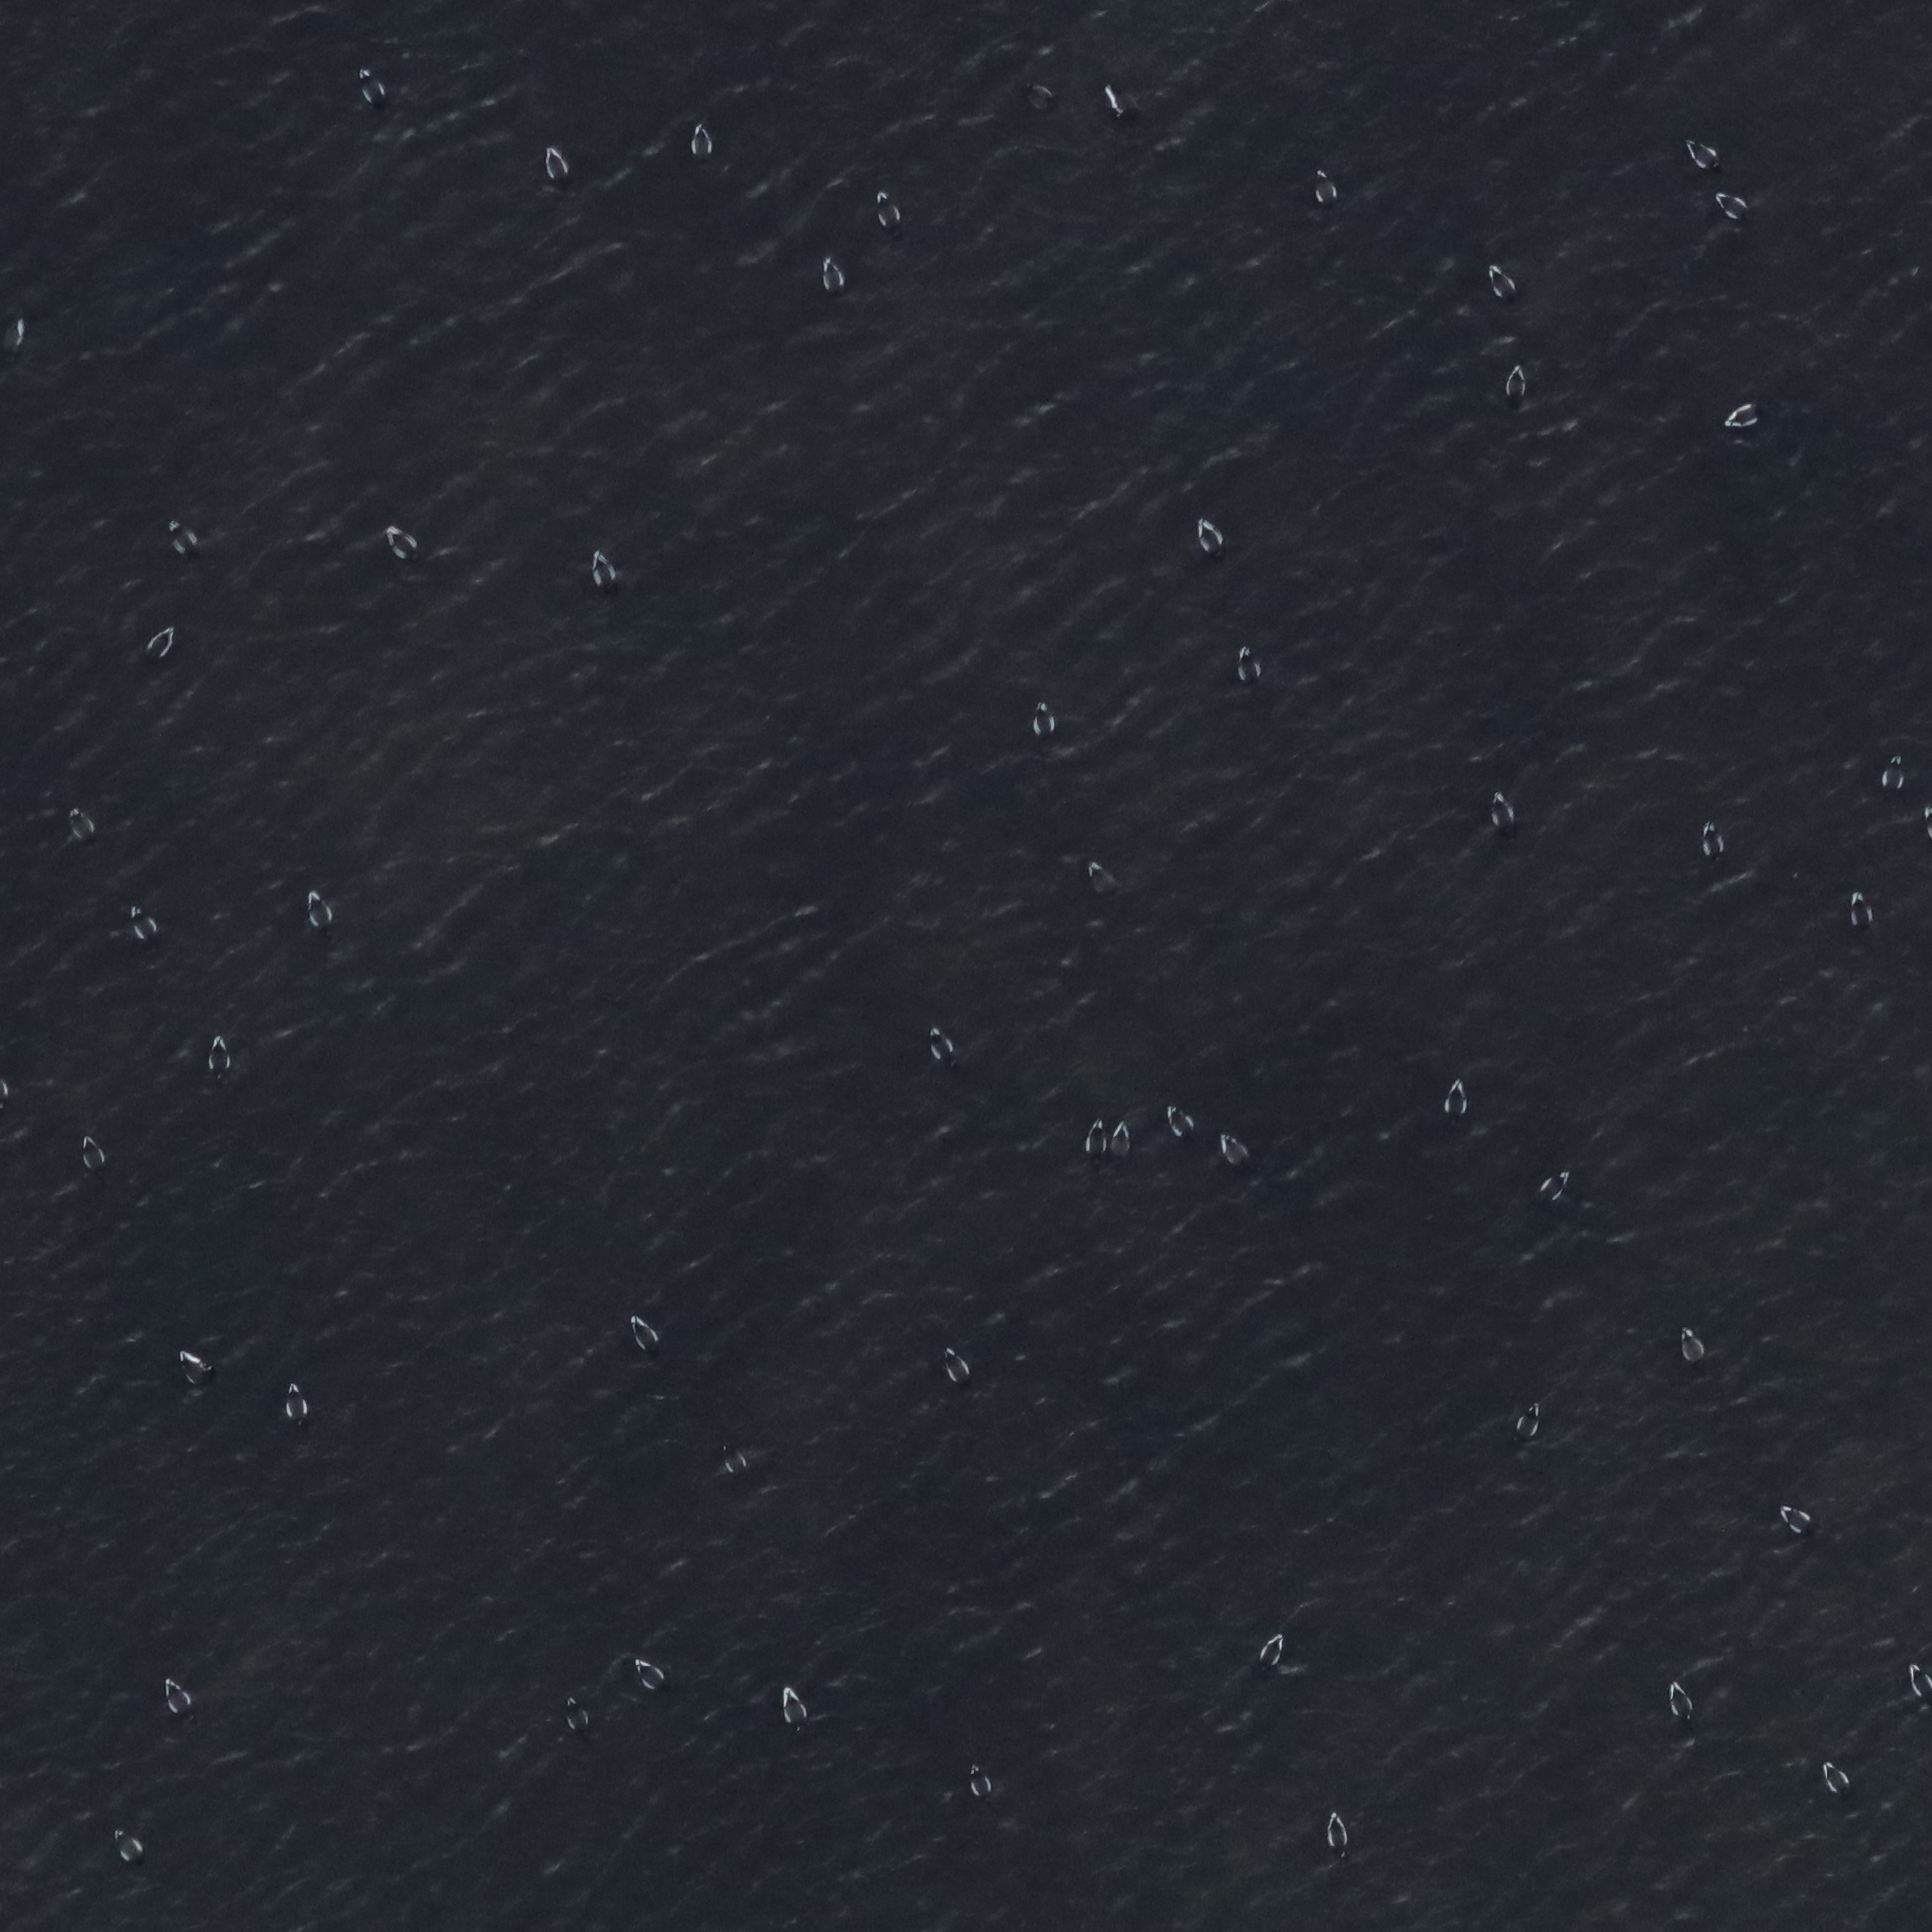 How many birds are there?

57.